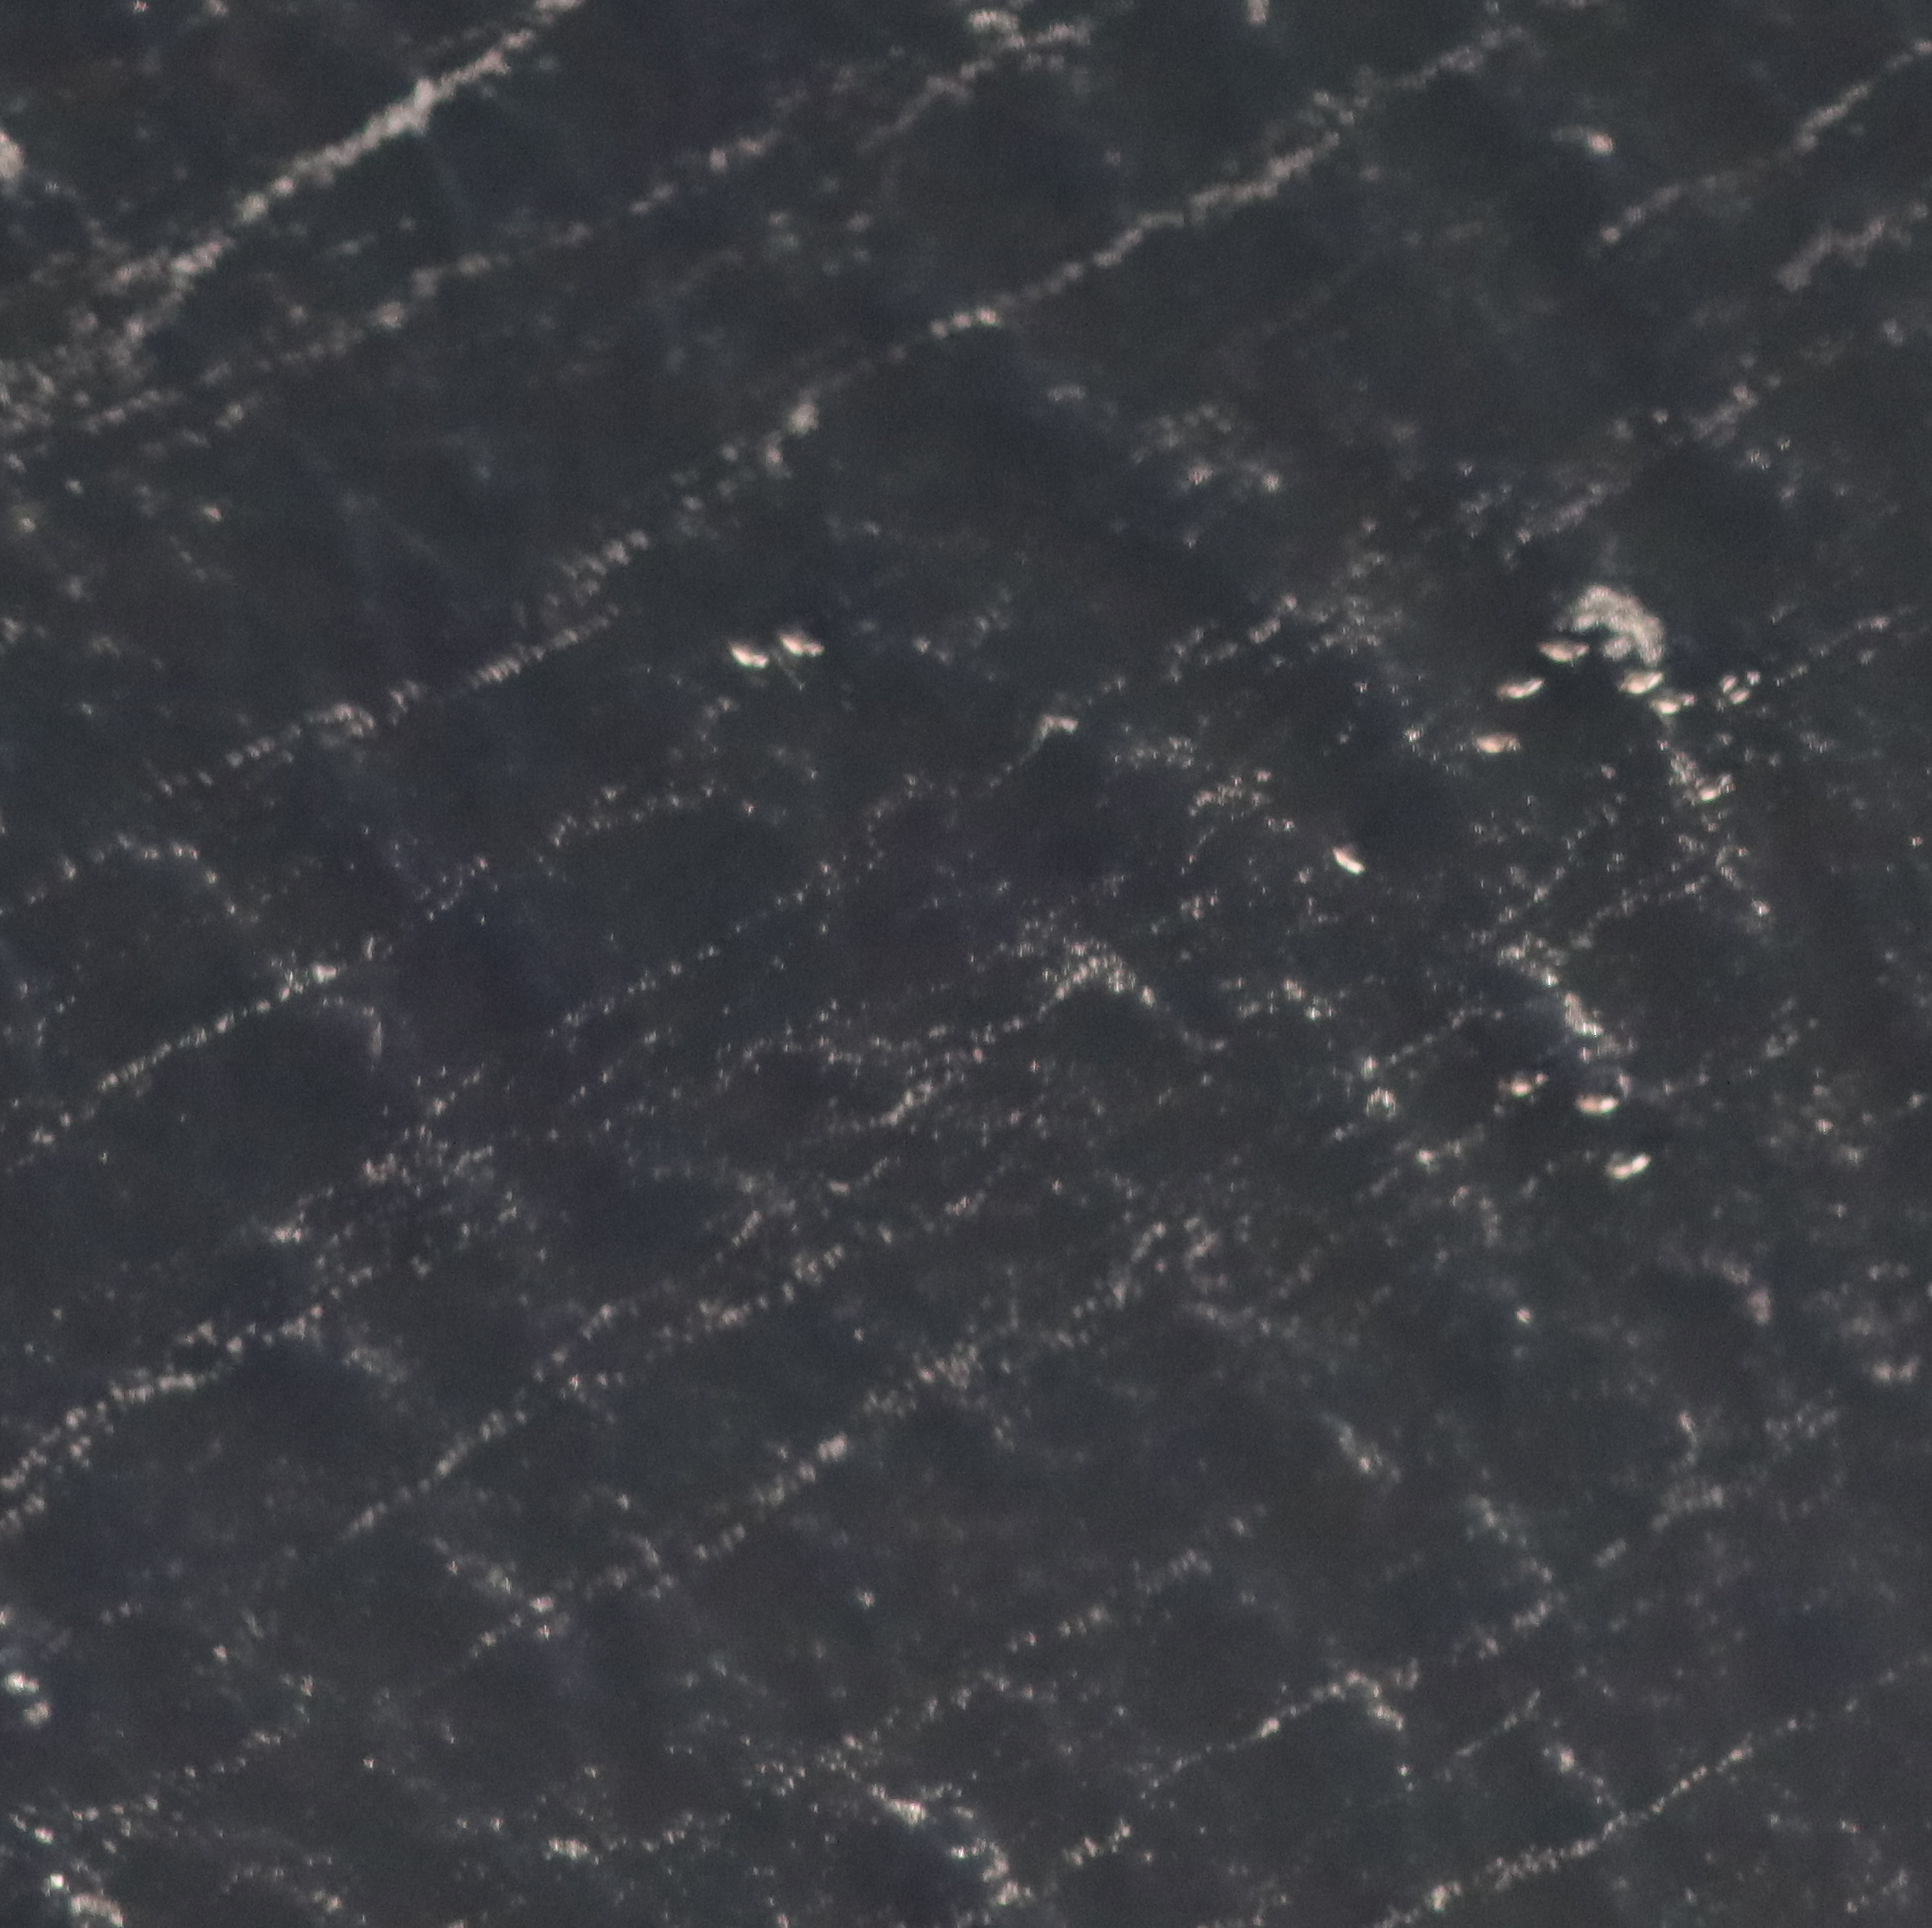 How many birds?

13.